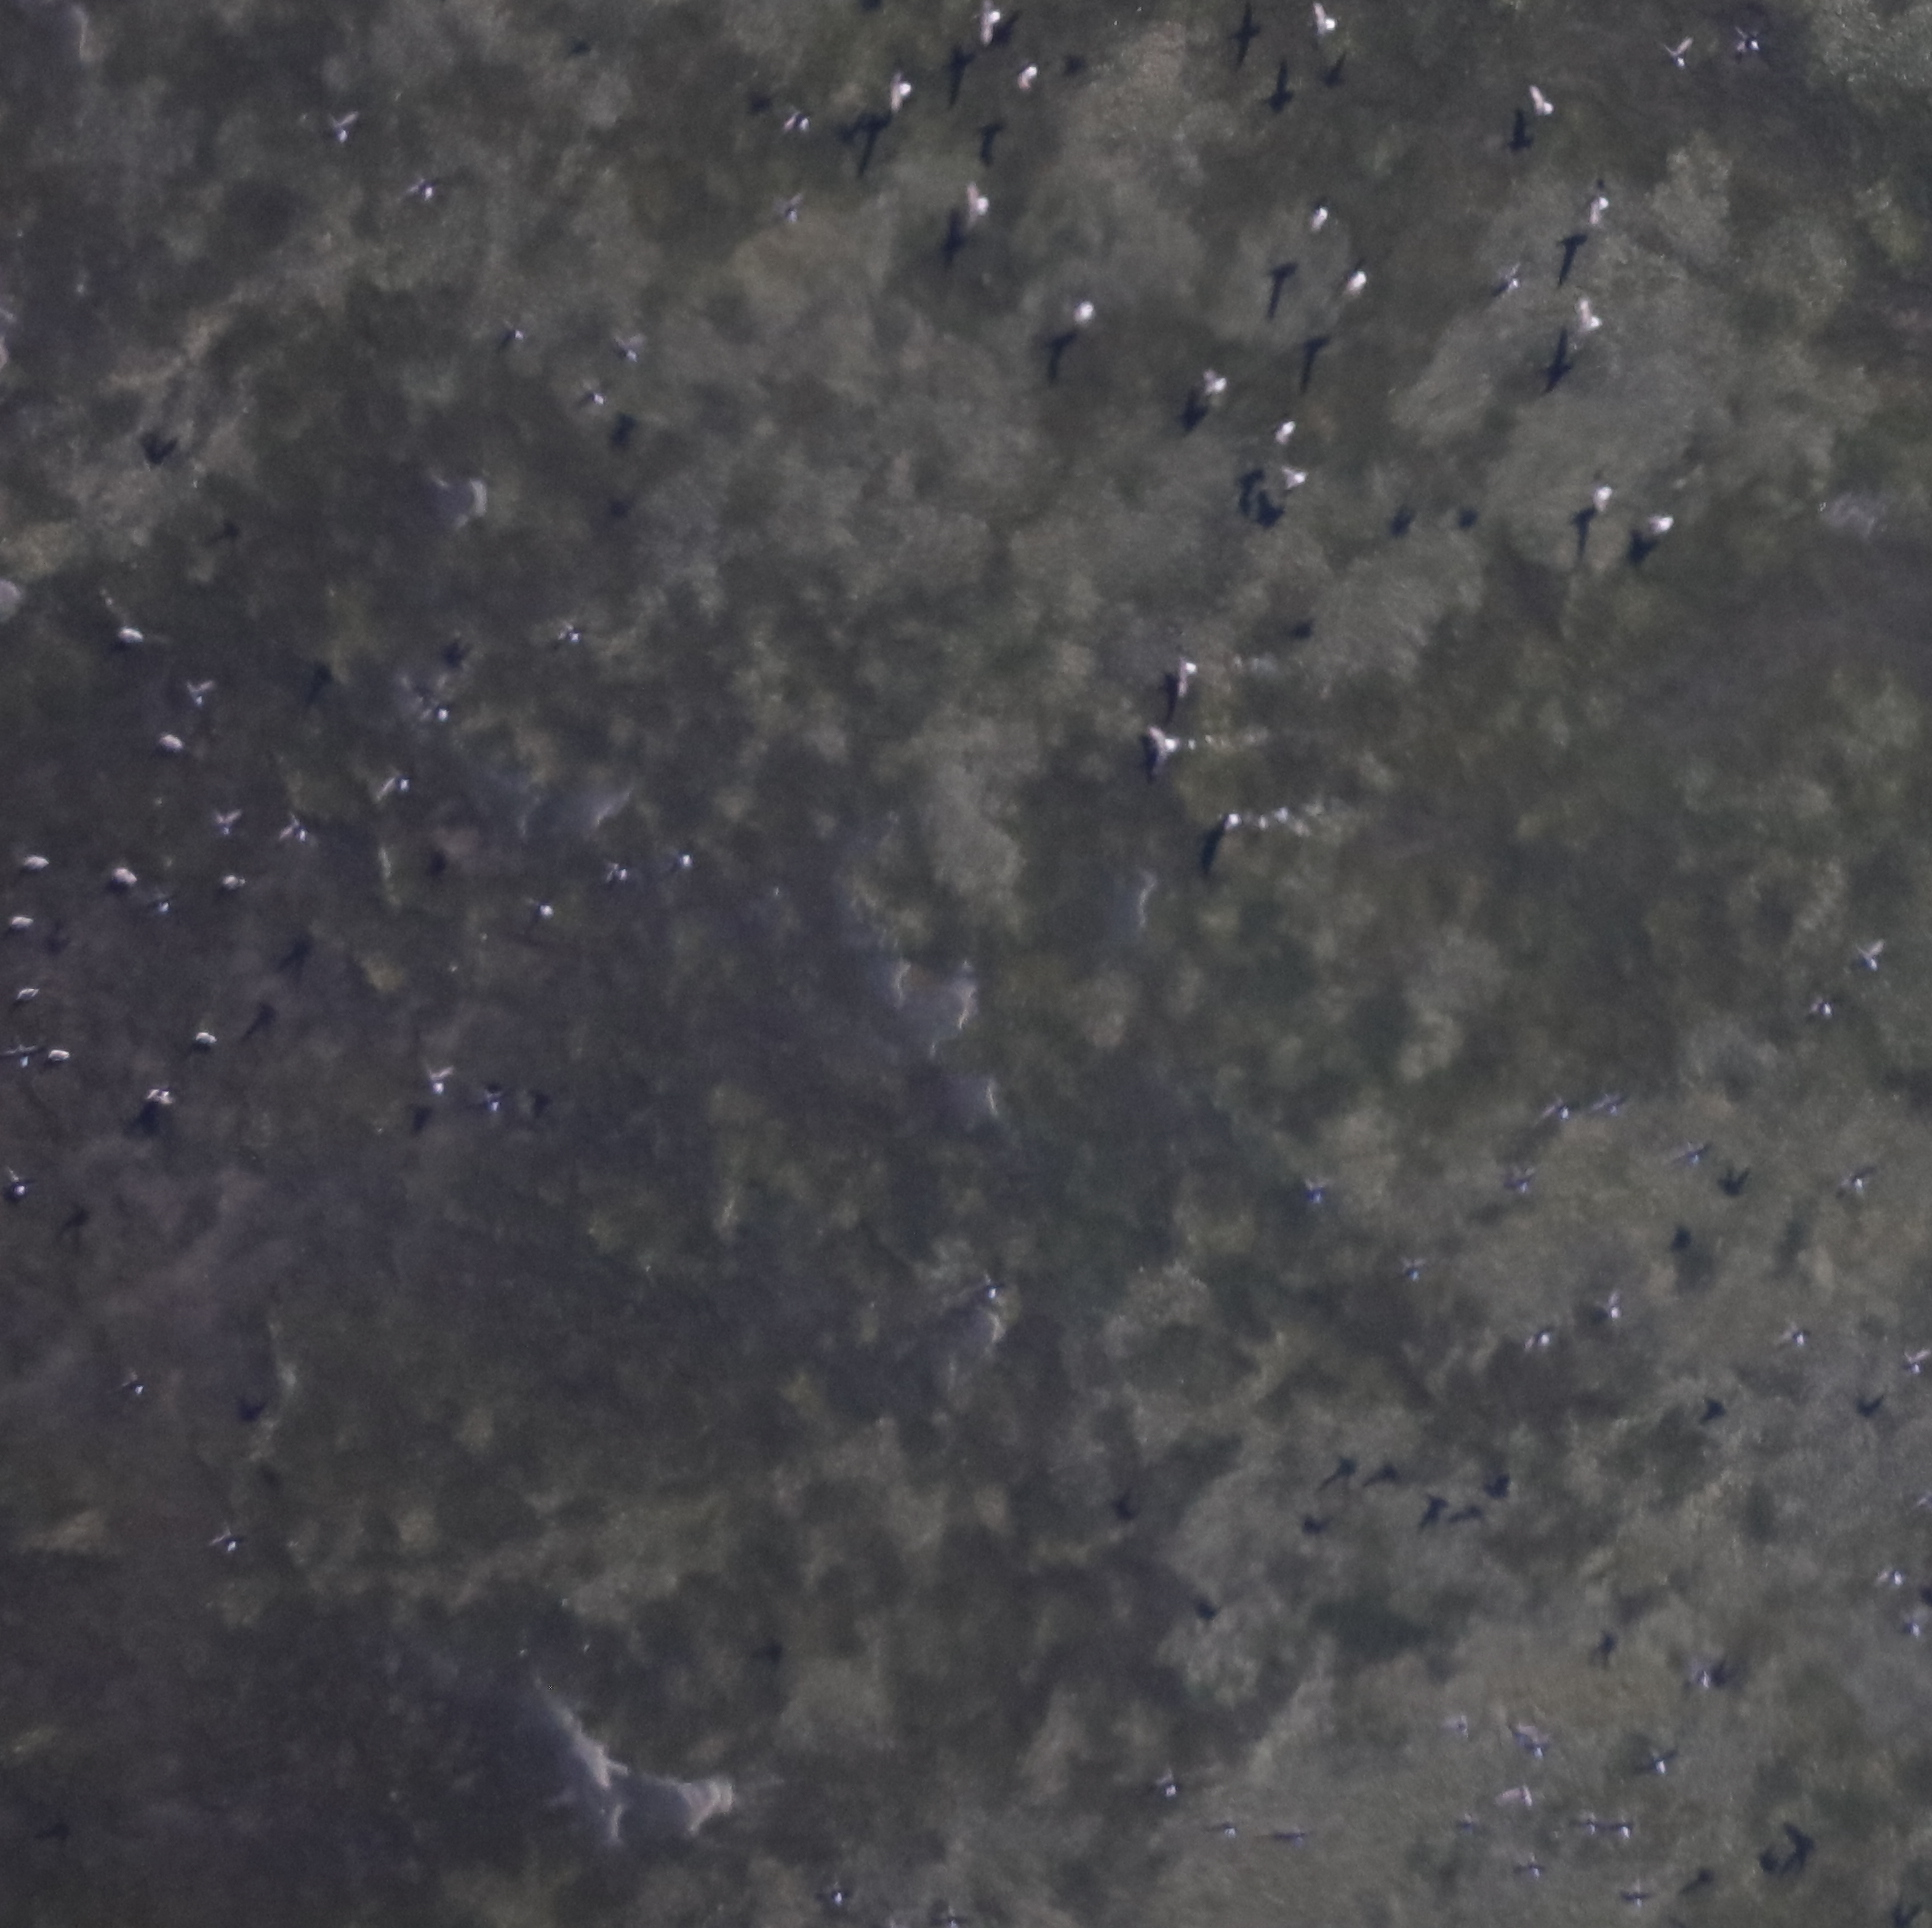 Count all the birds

85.